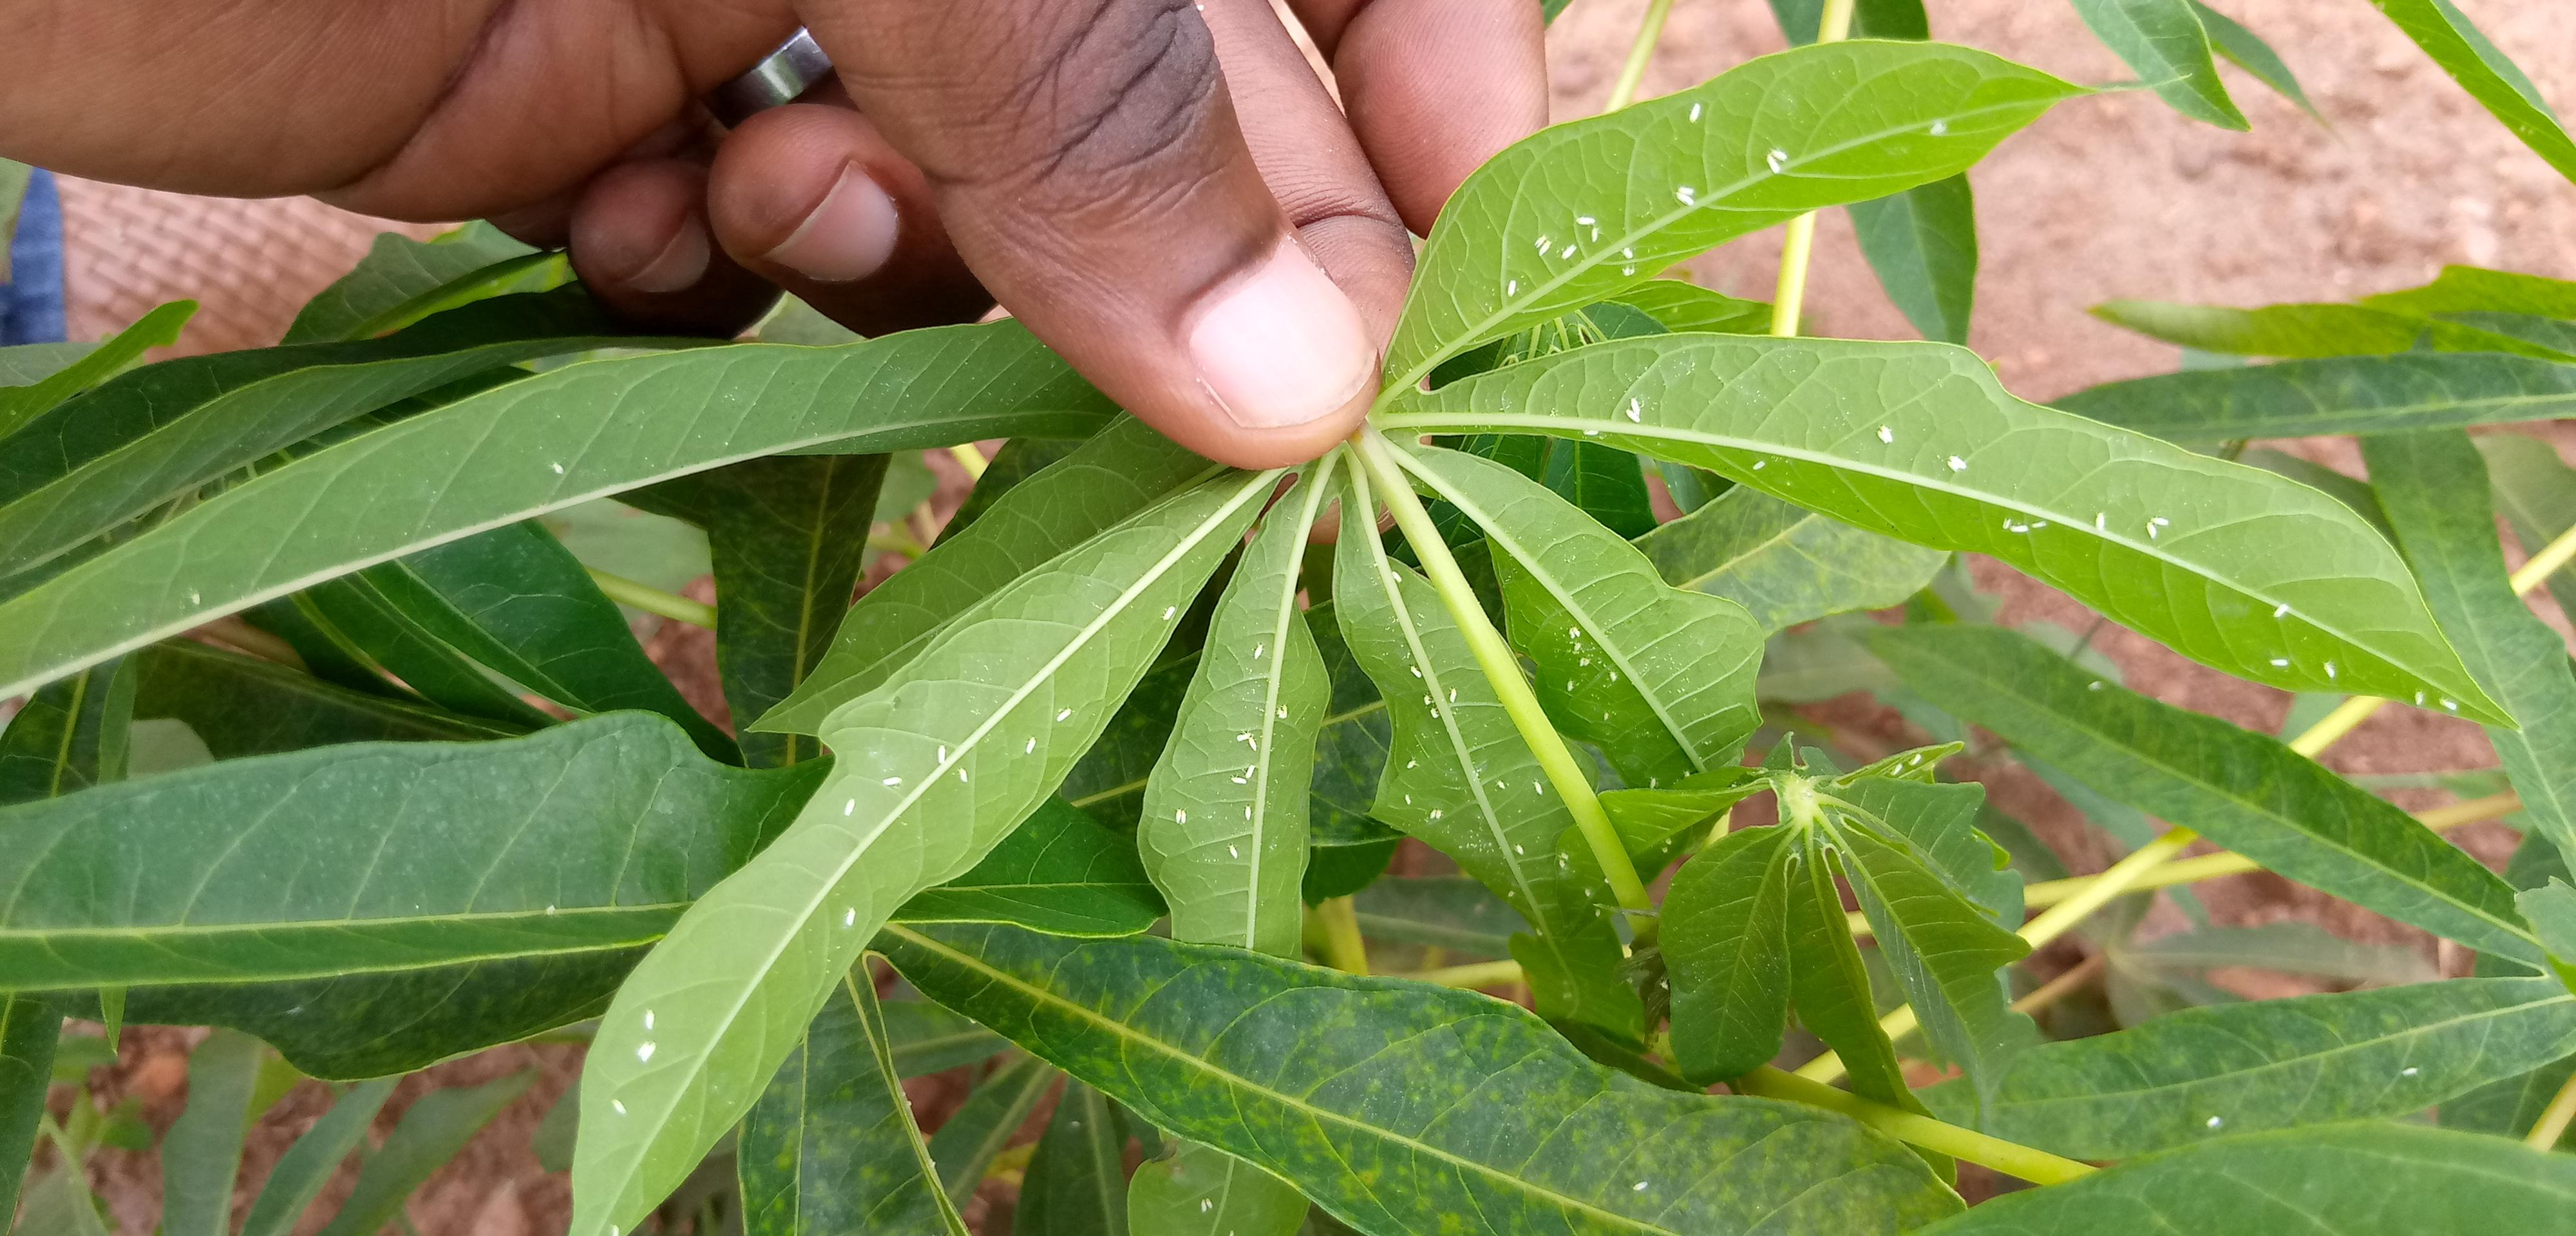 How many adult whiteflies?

92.